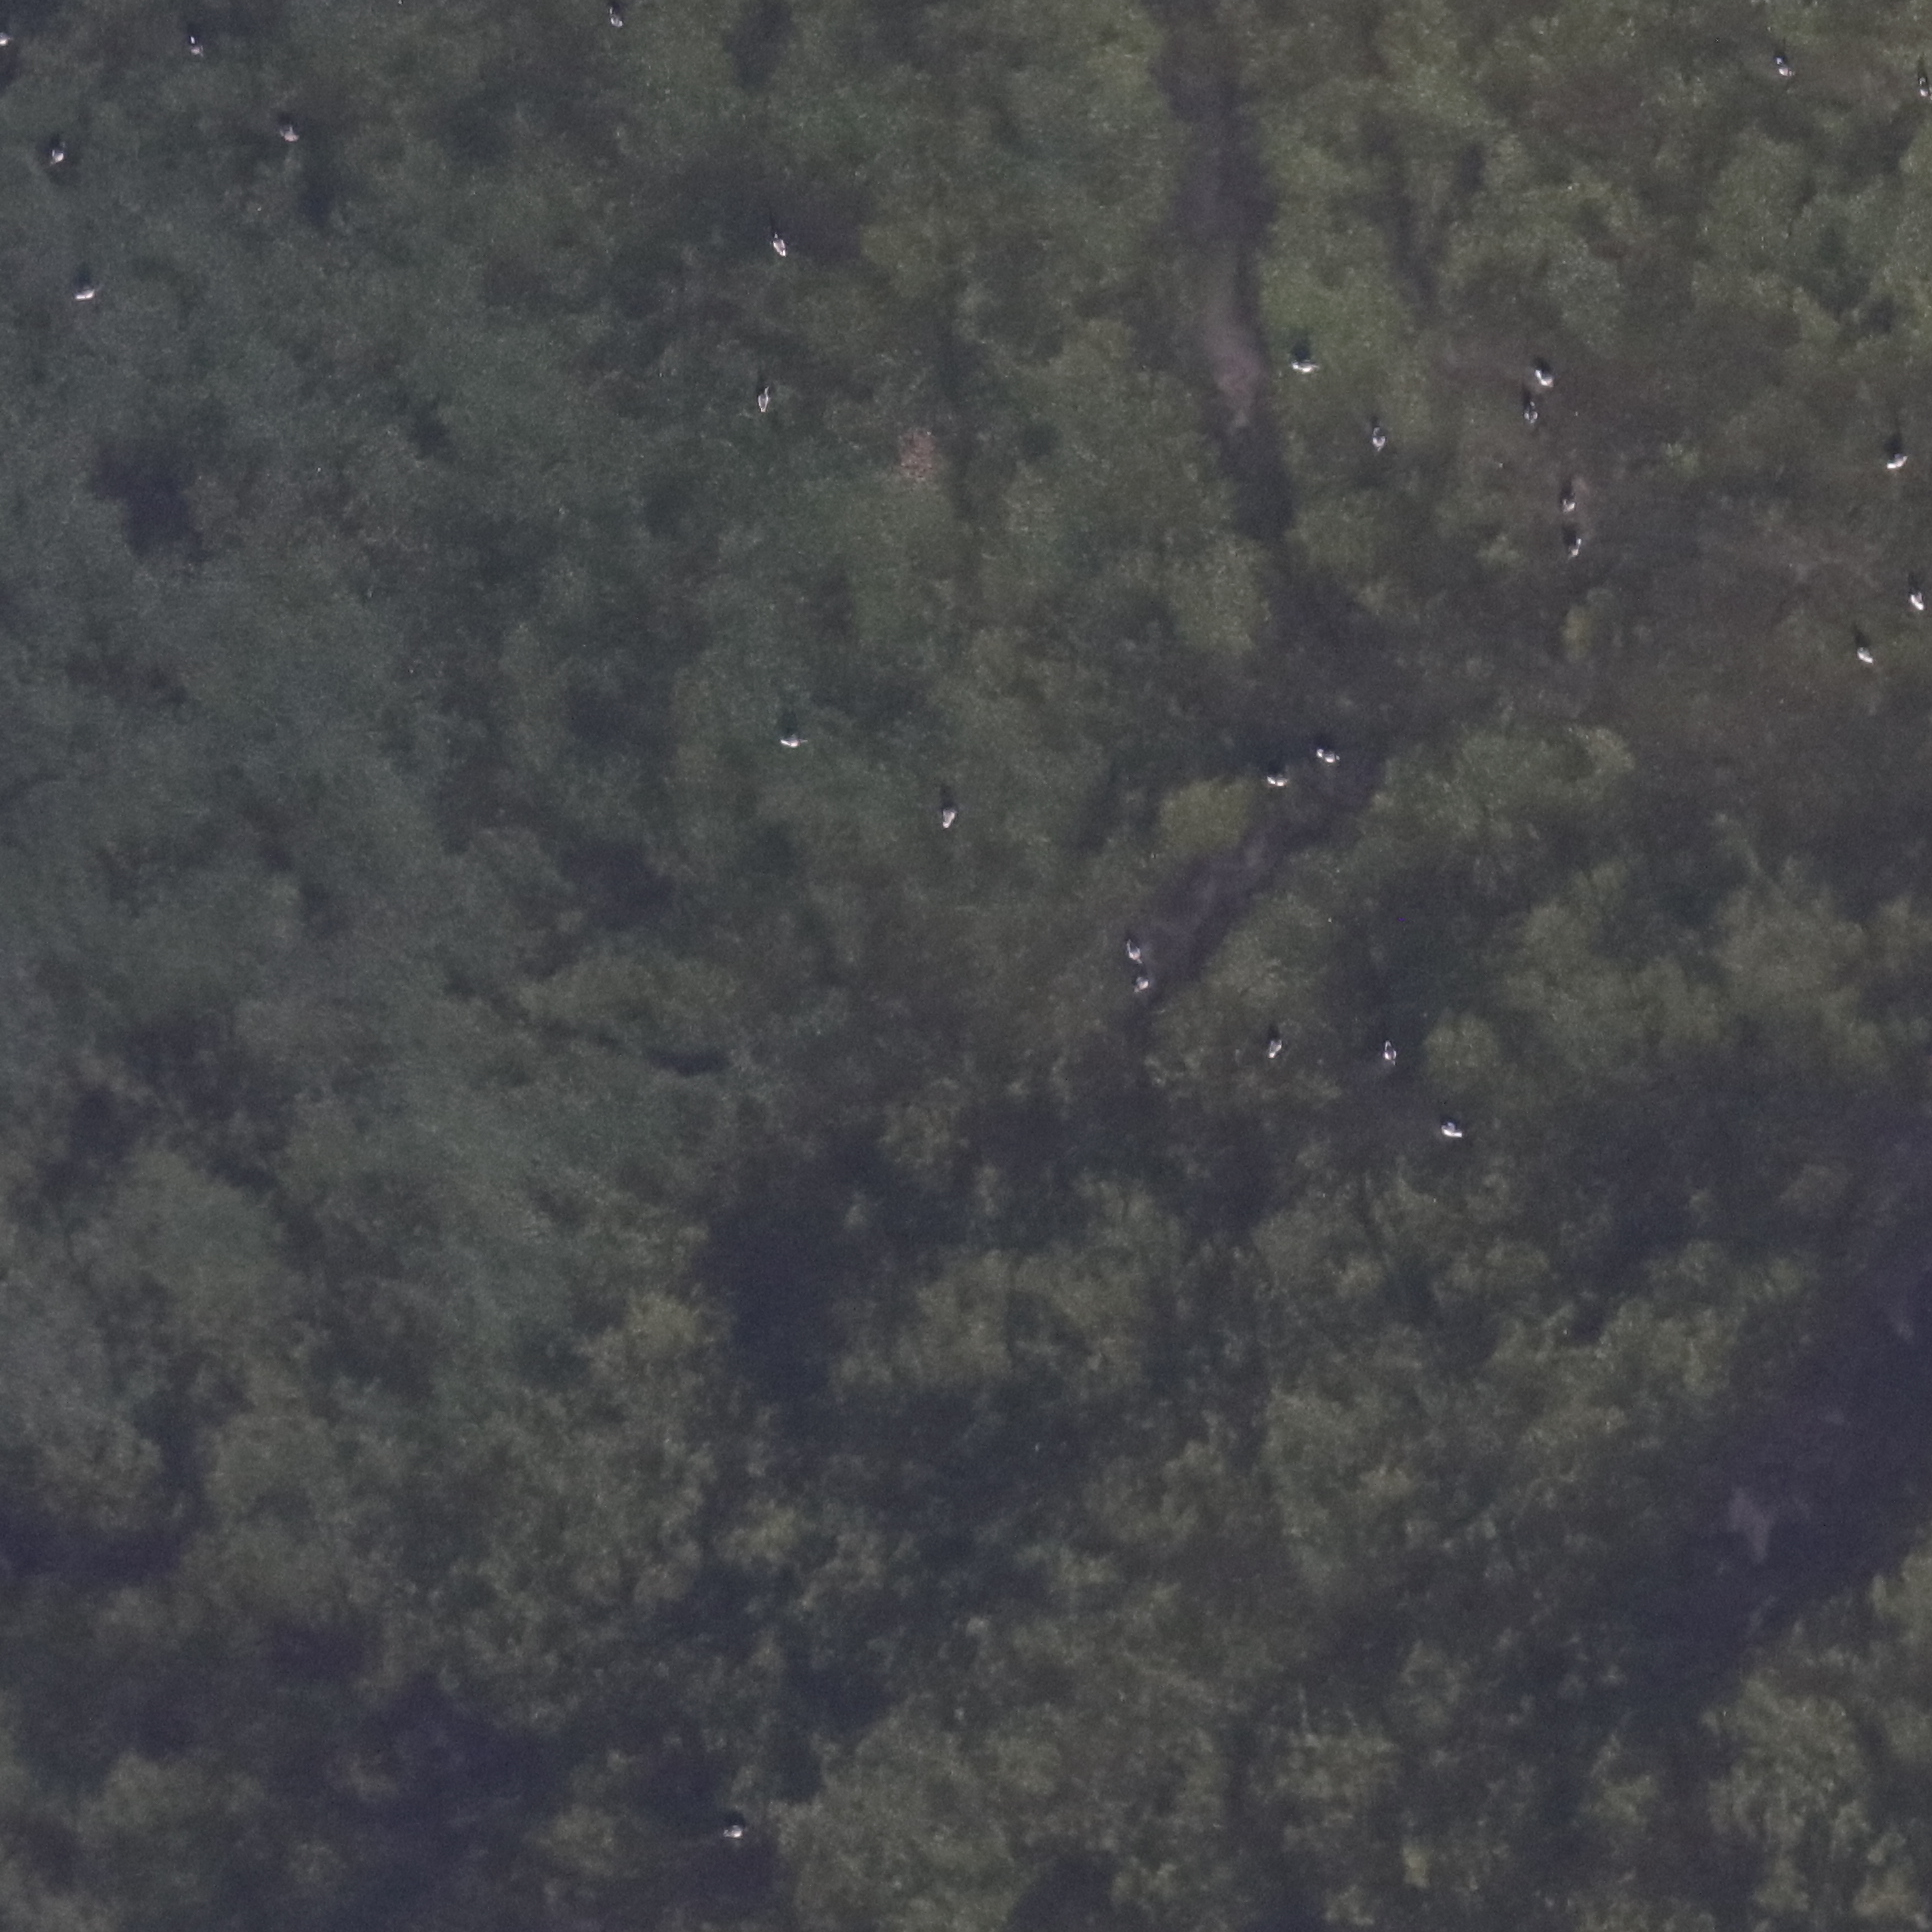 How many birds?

28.